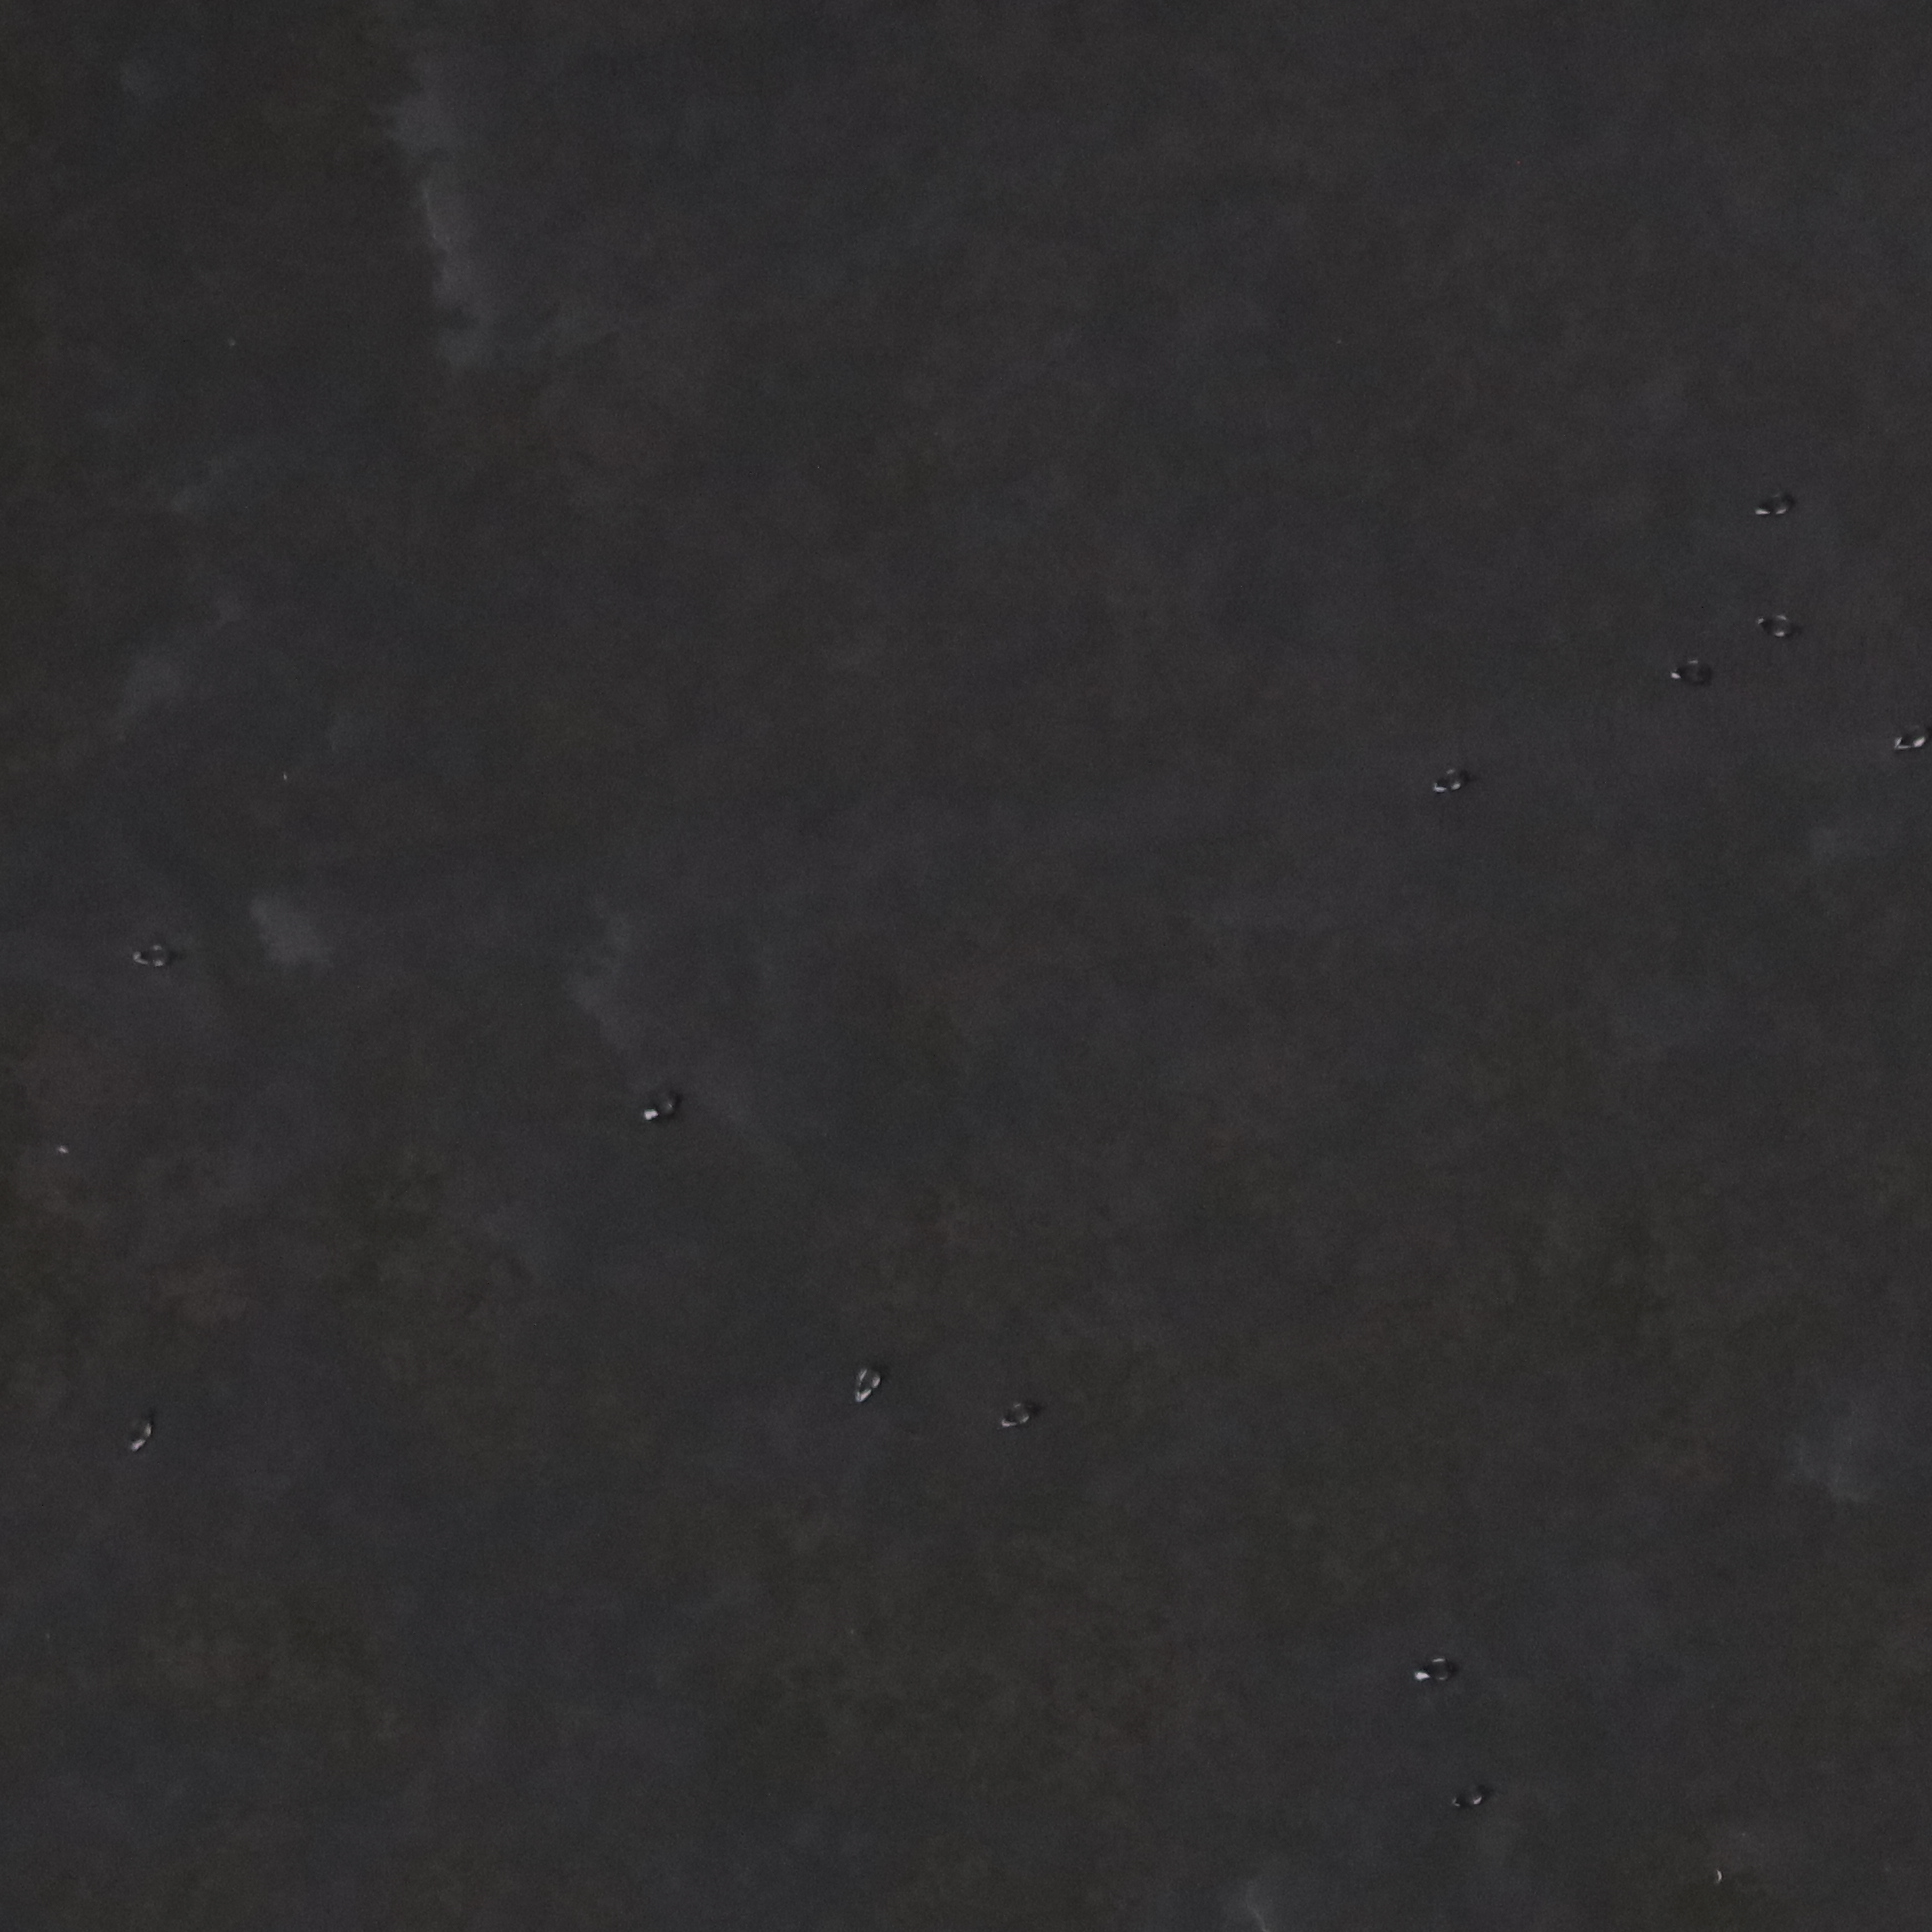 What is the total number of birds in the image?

12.